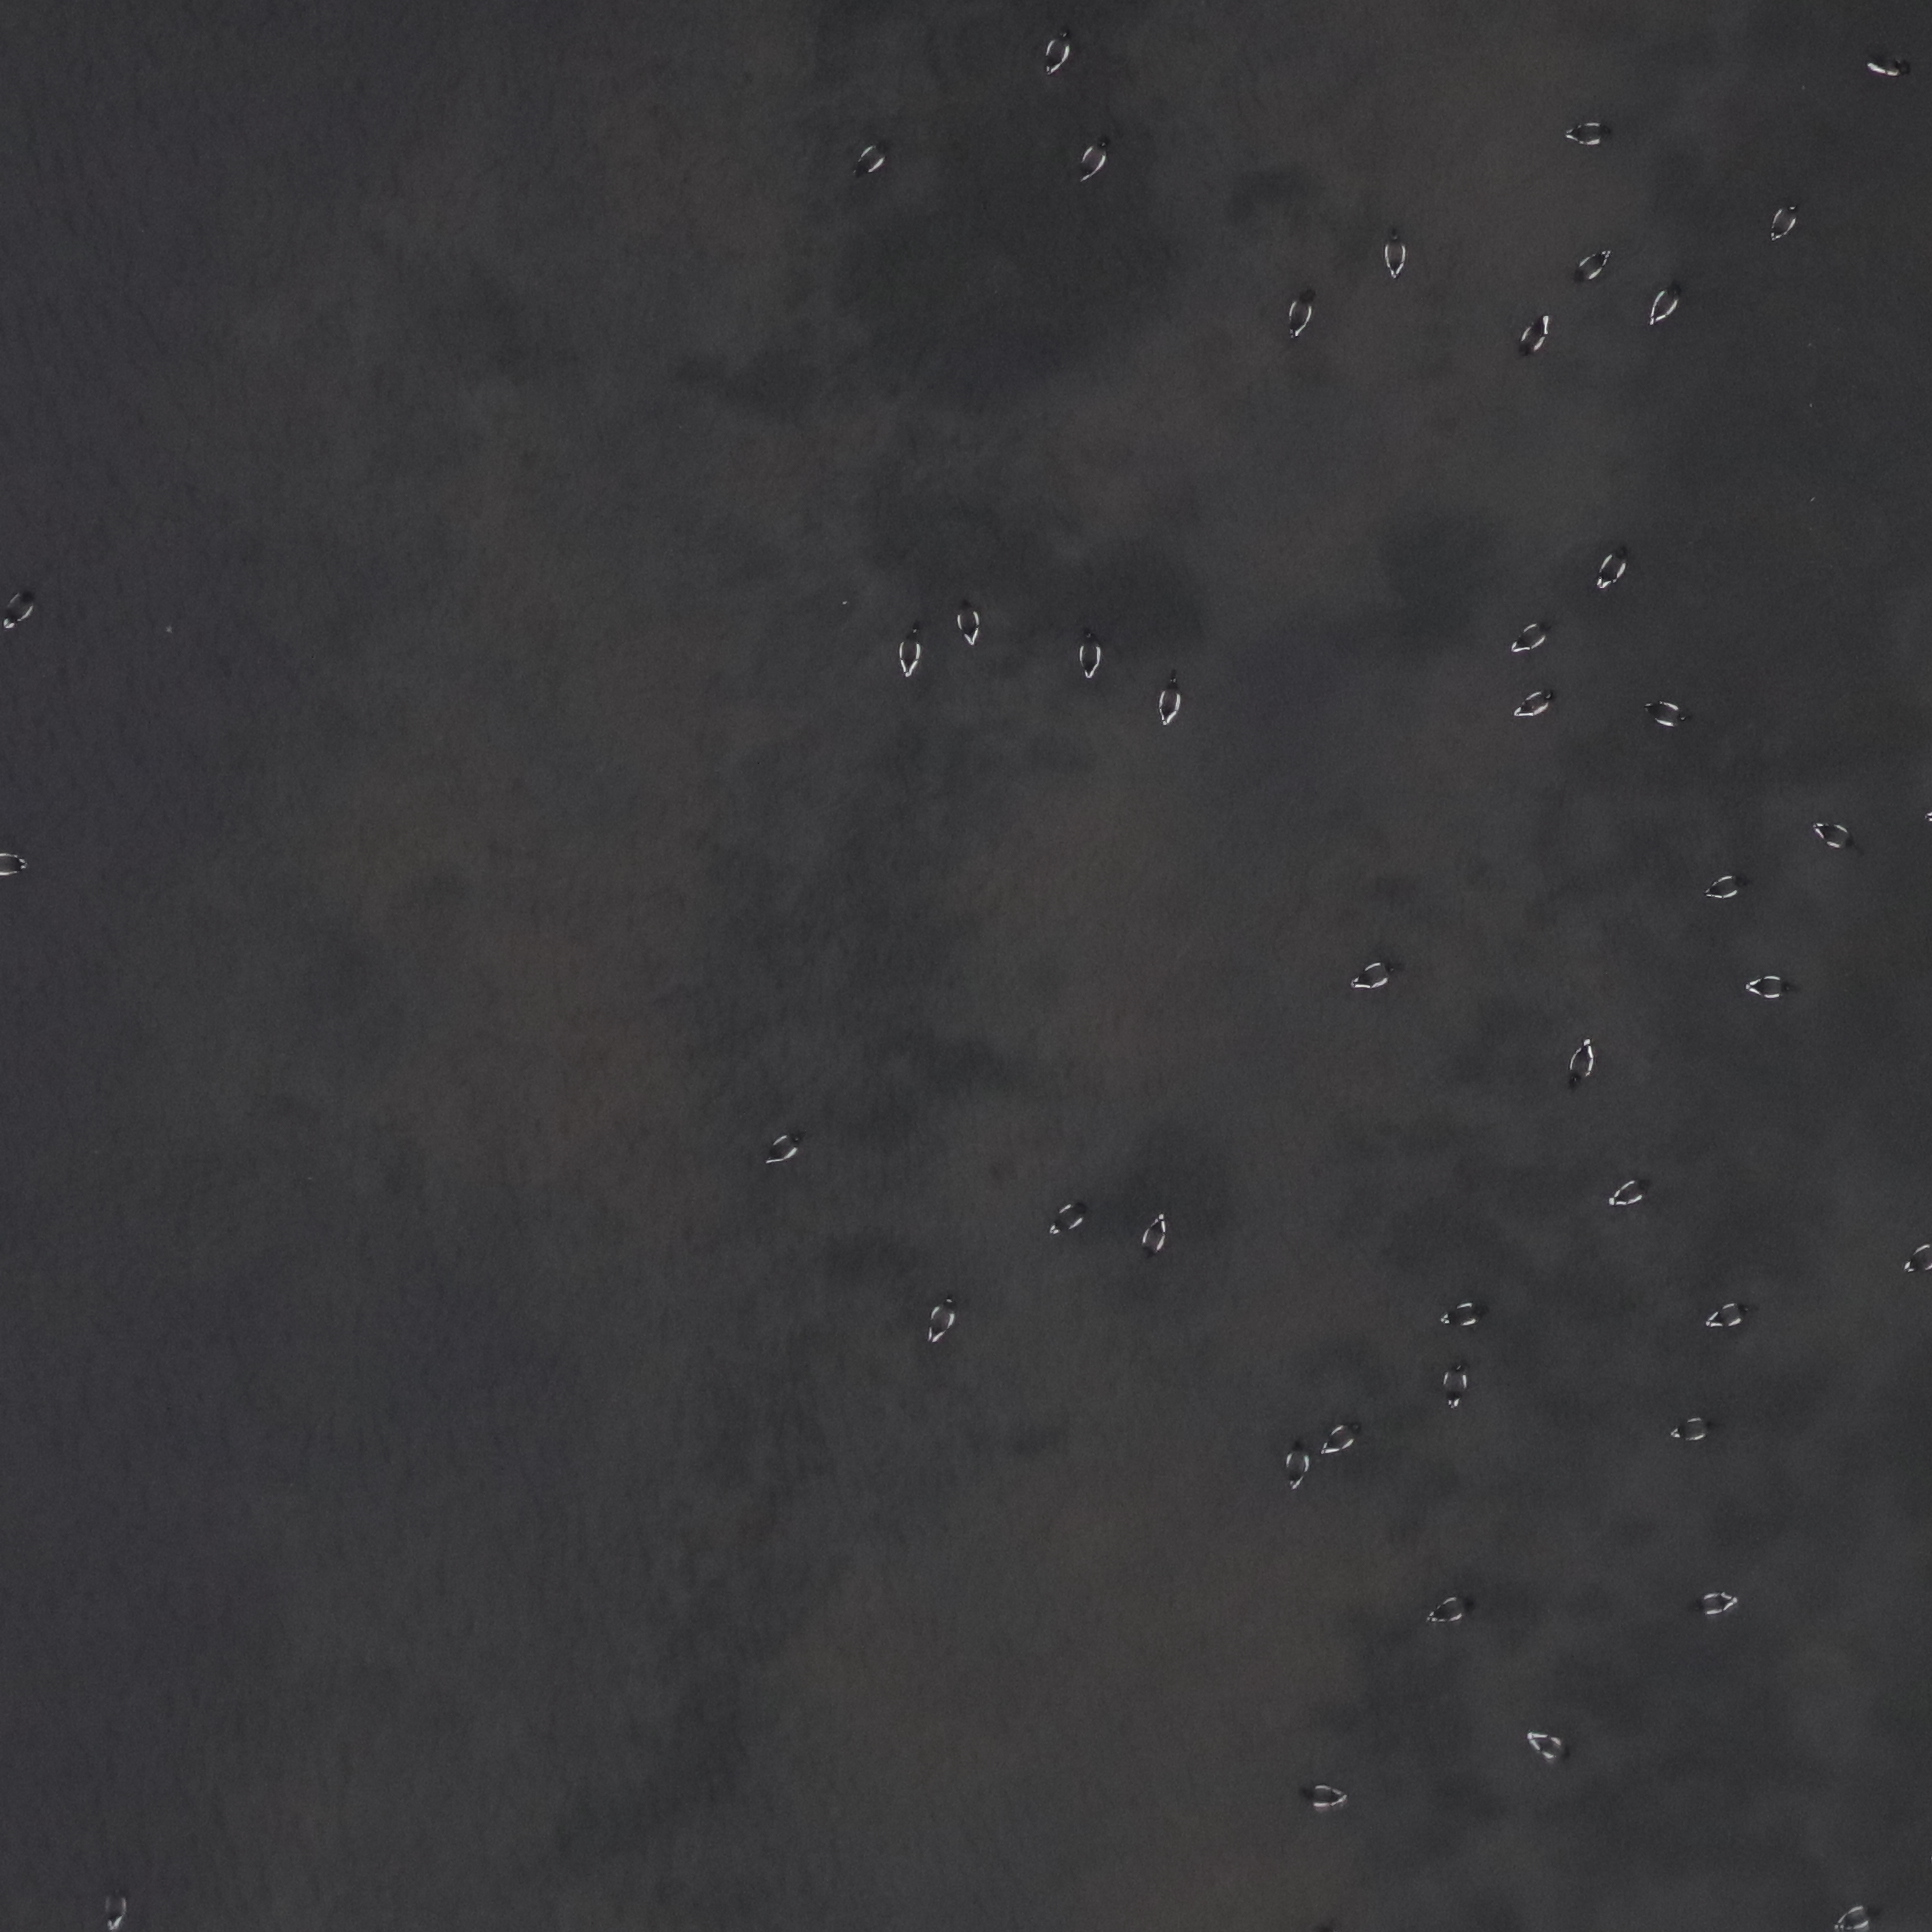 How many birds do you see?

44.